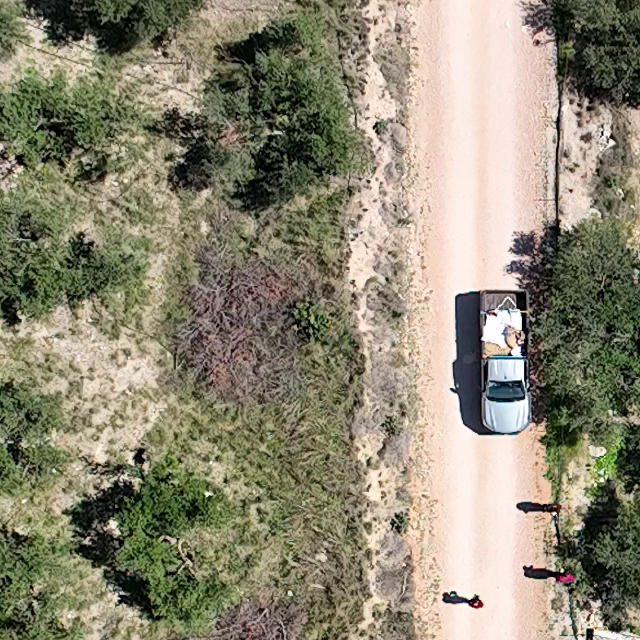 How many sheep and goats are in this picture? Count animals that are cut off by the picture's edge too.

0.